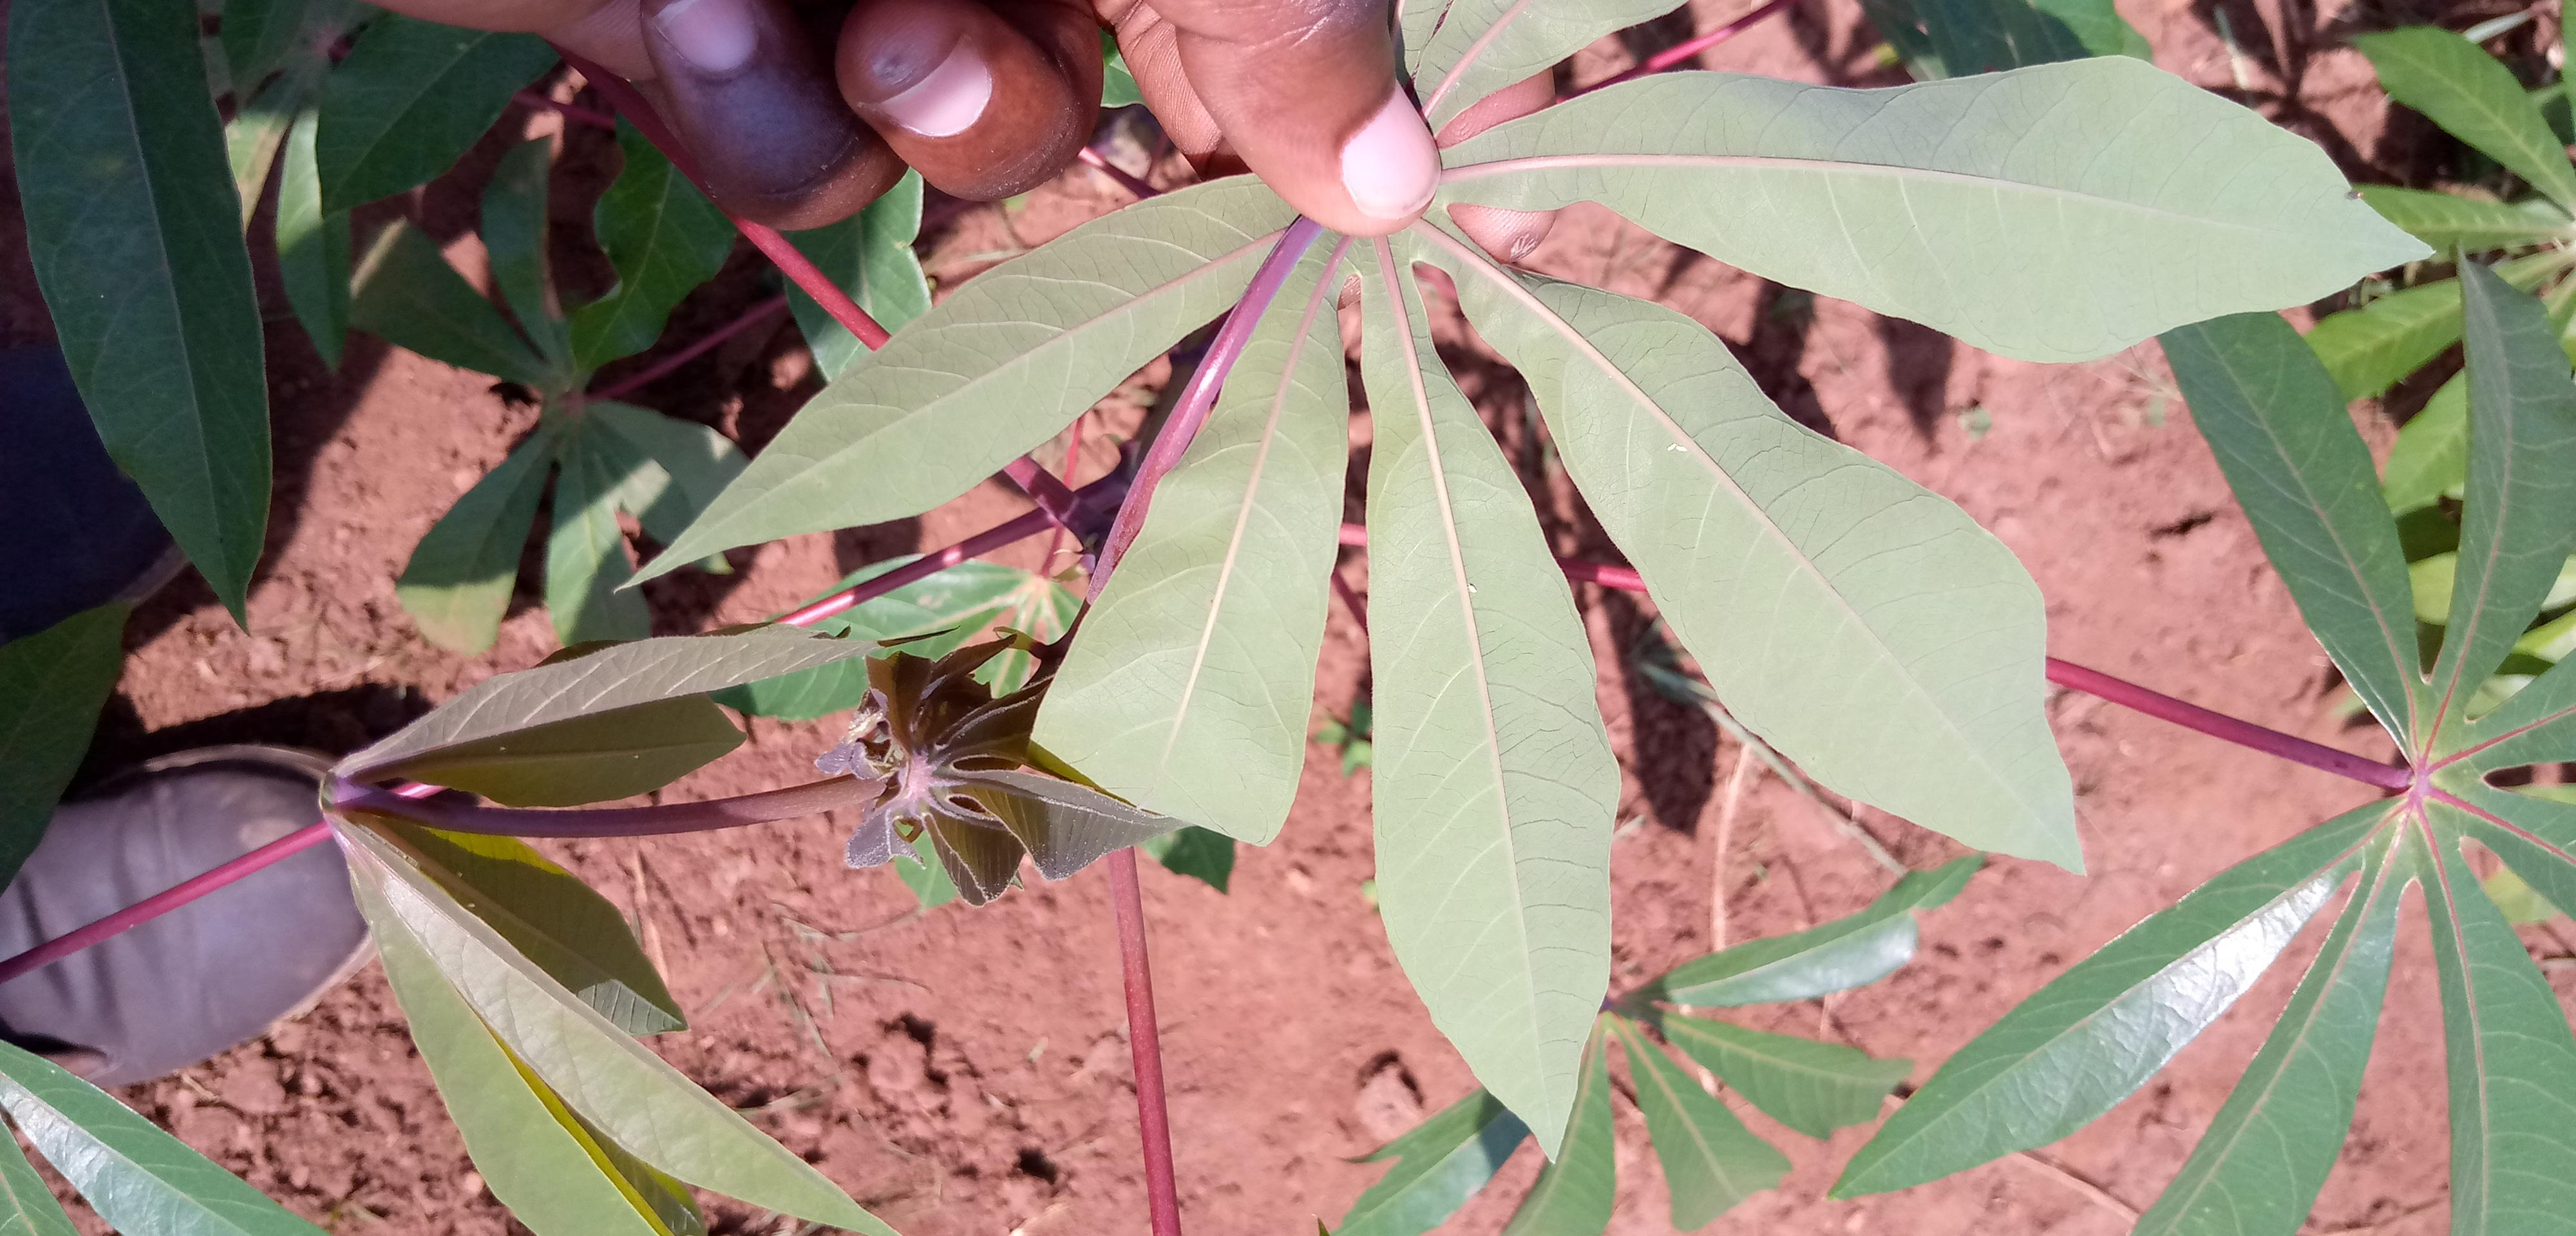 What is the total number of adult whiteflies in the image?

3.